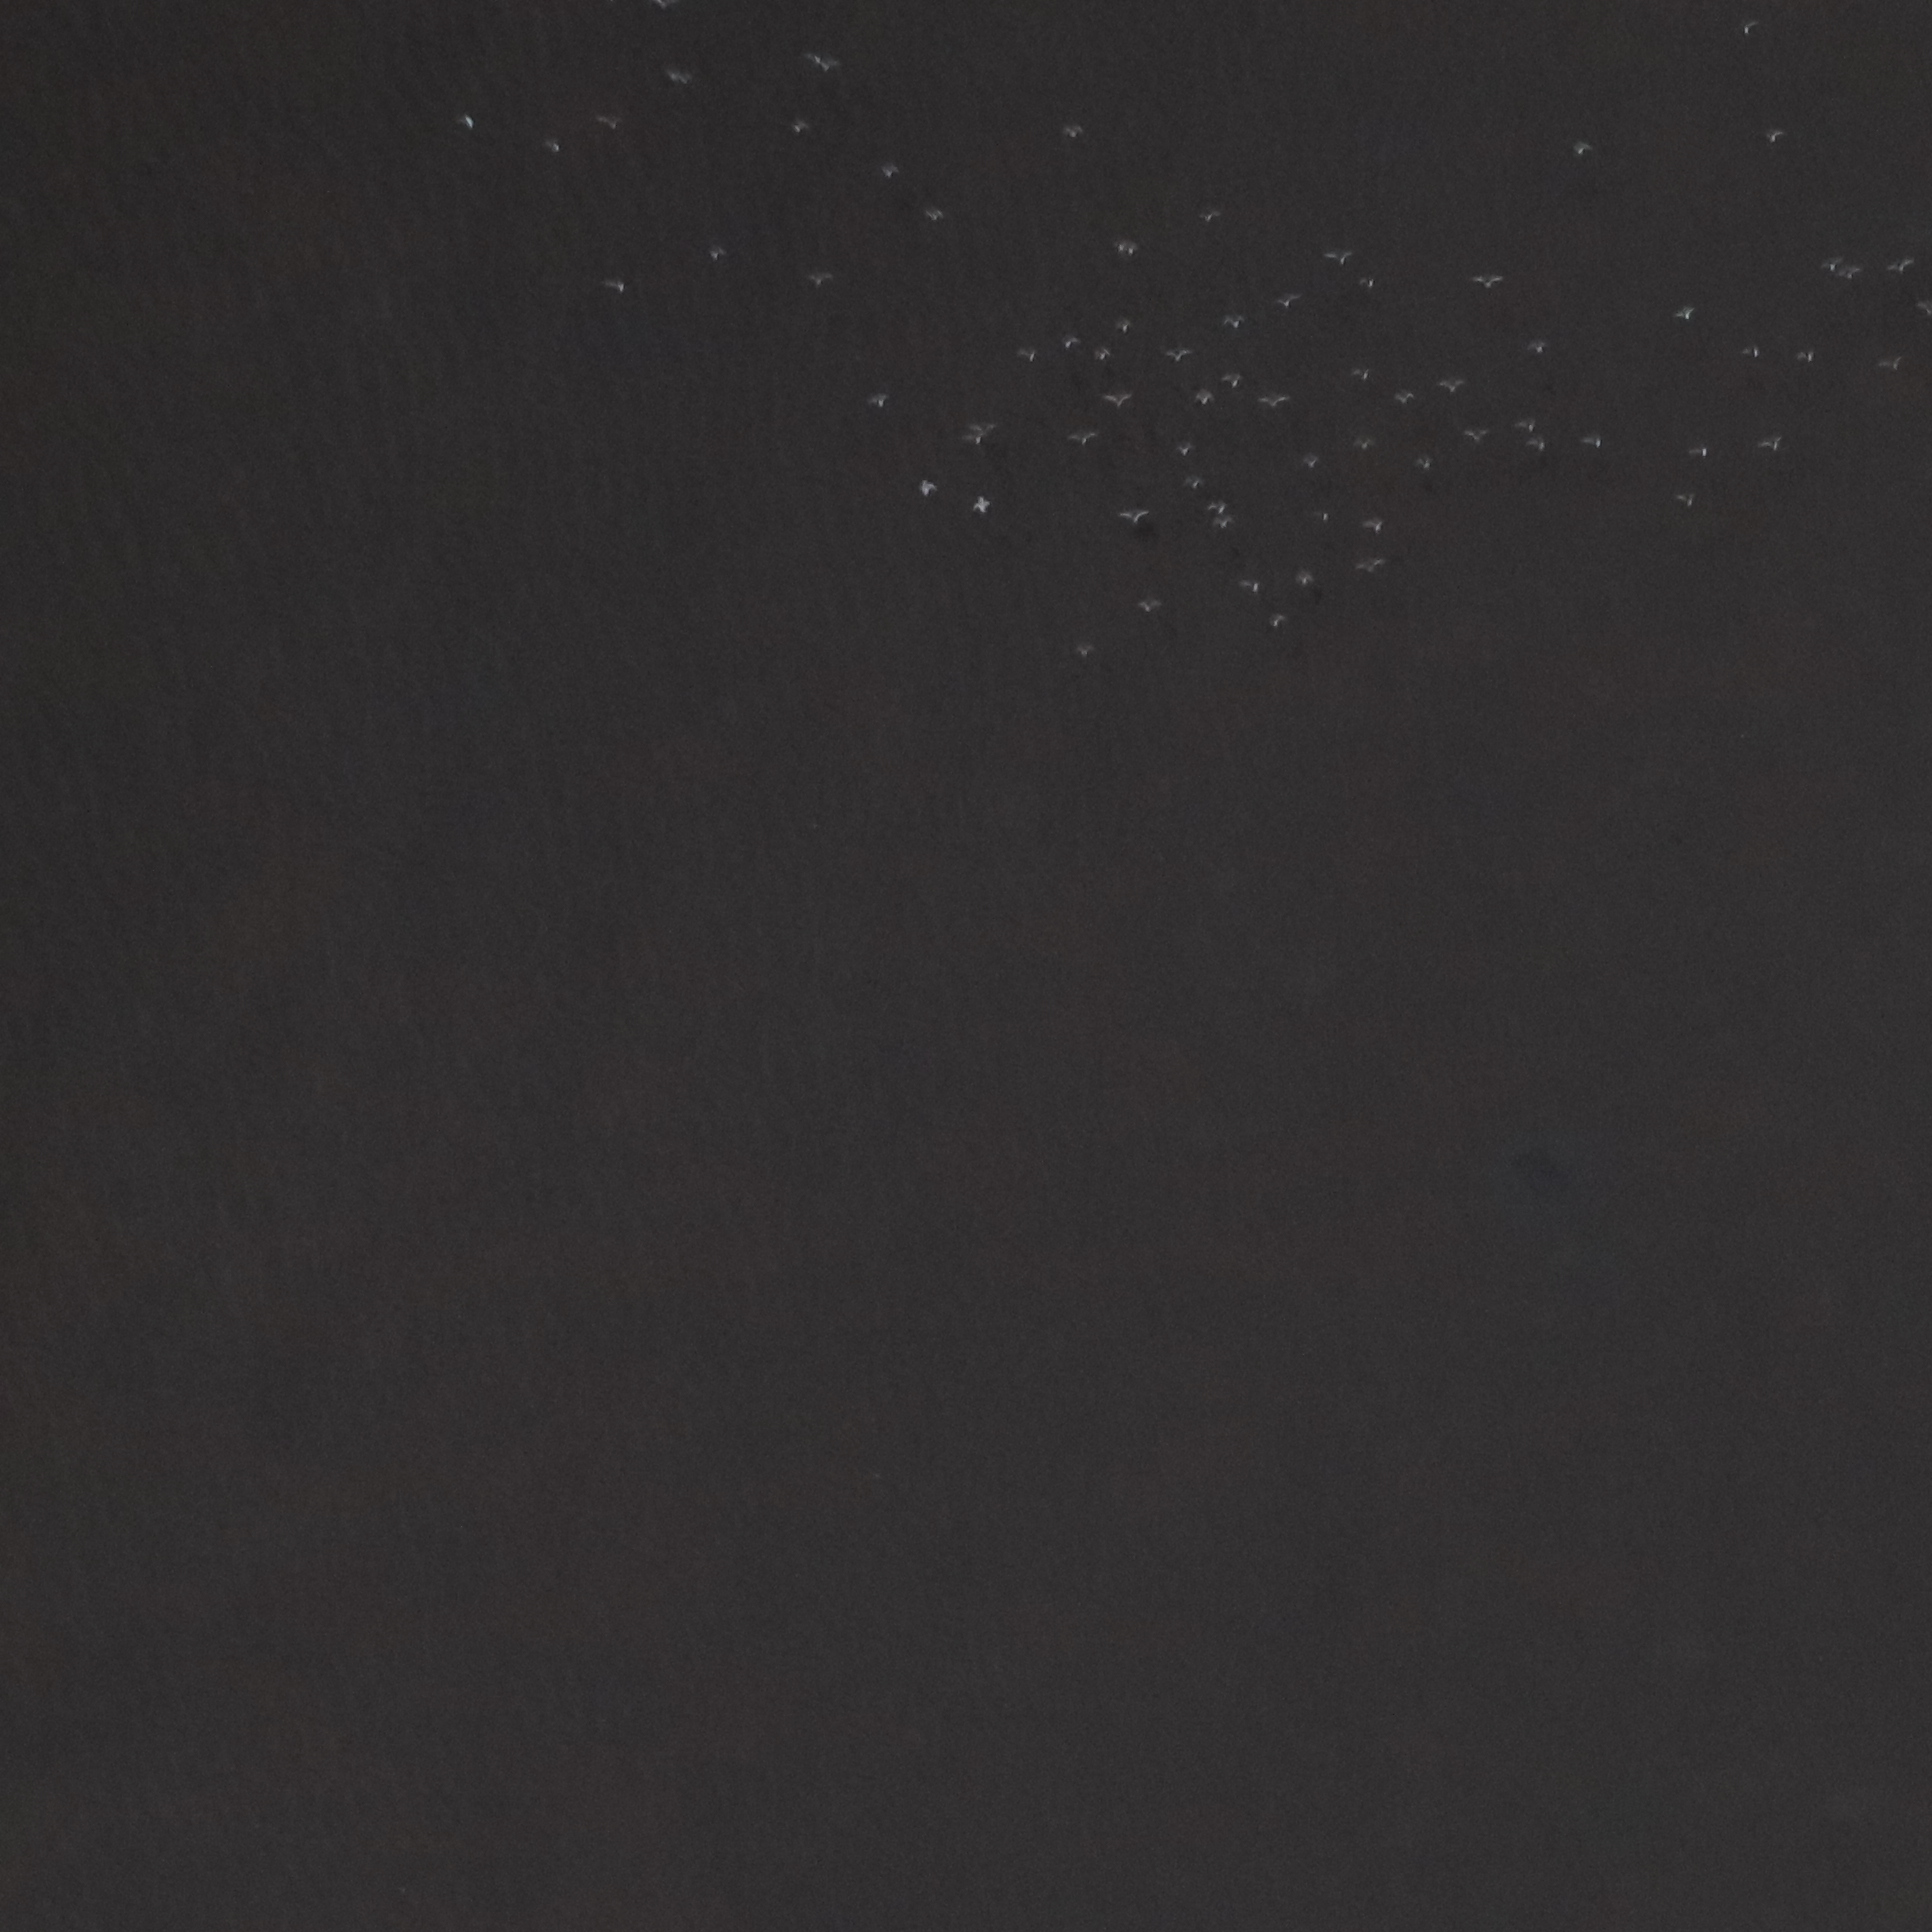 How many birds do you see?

71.